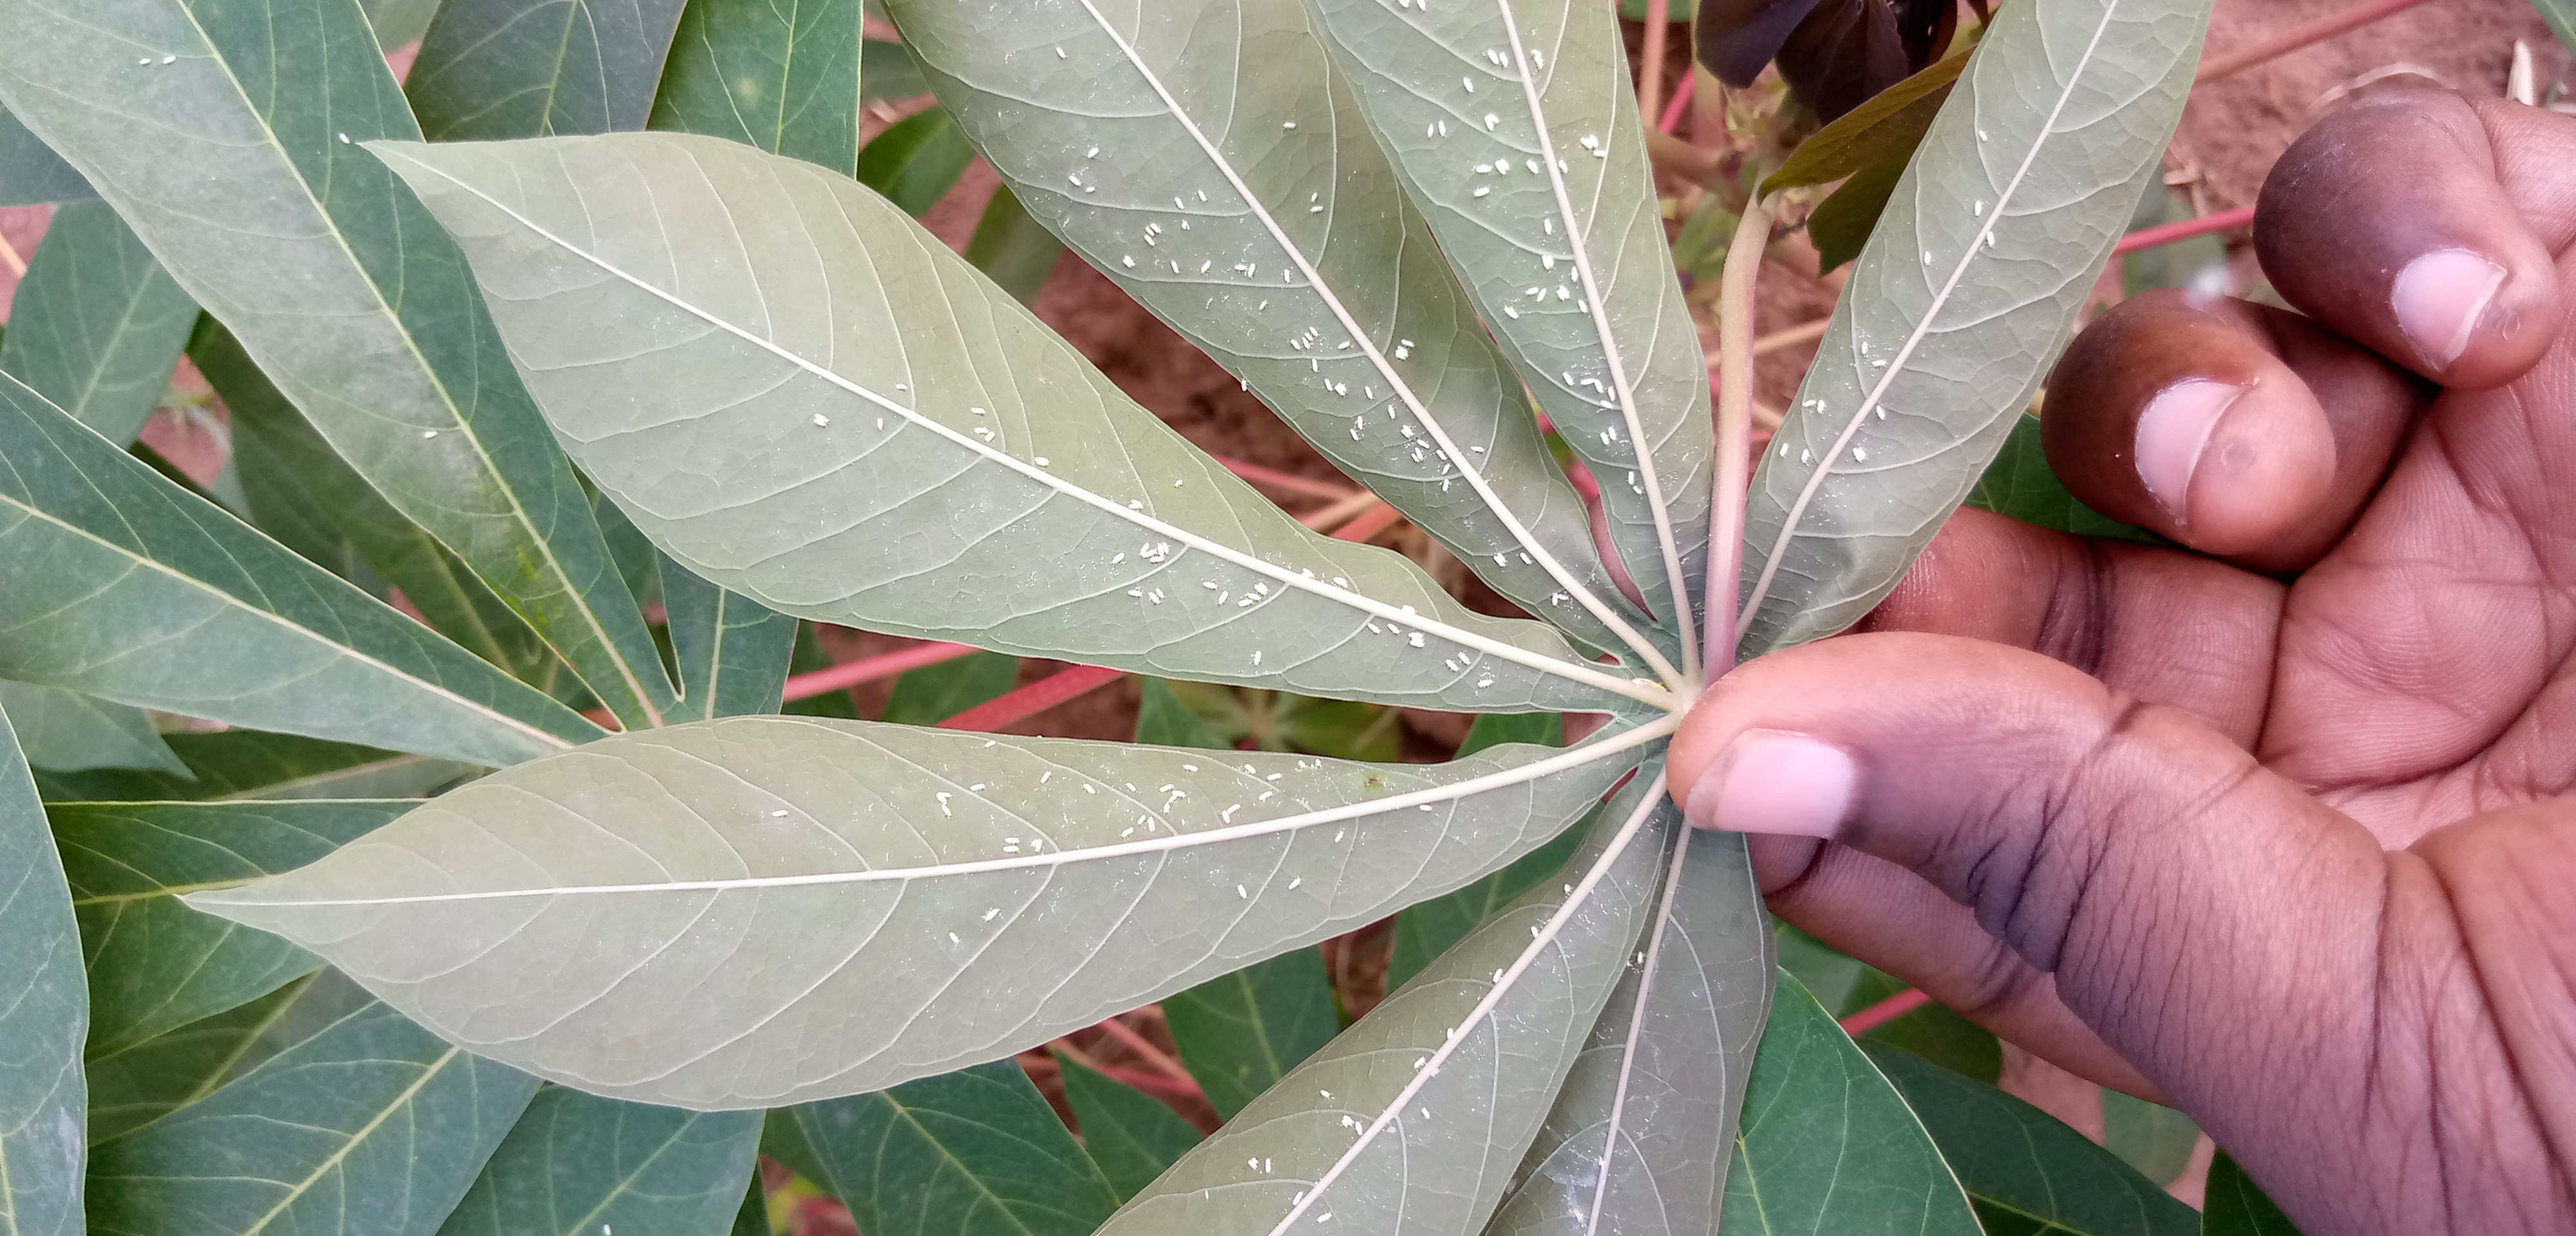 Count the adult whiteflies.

192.